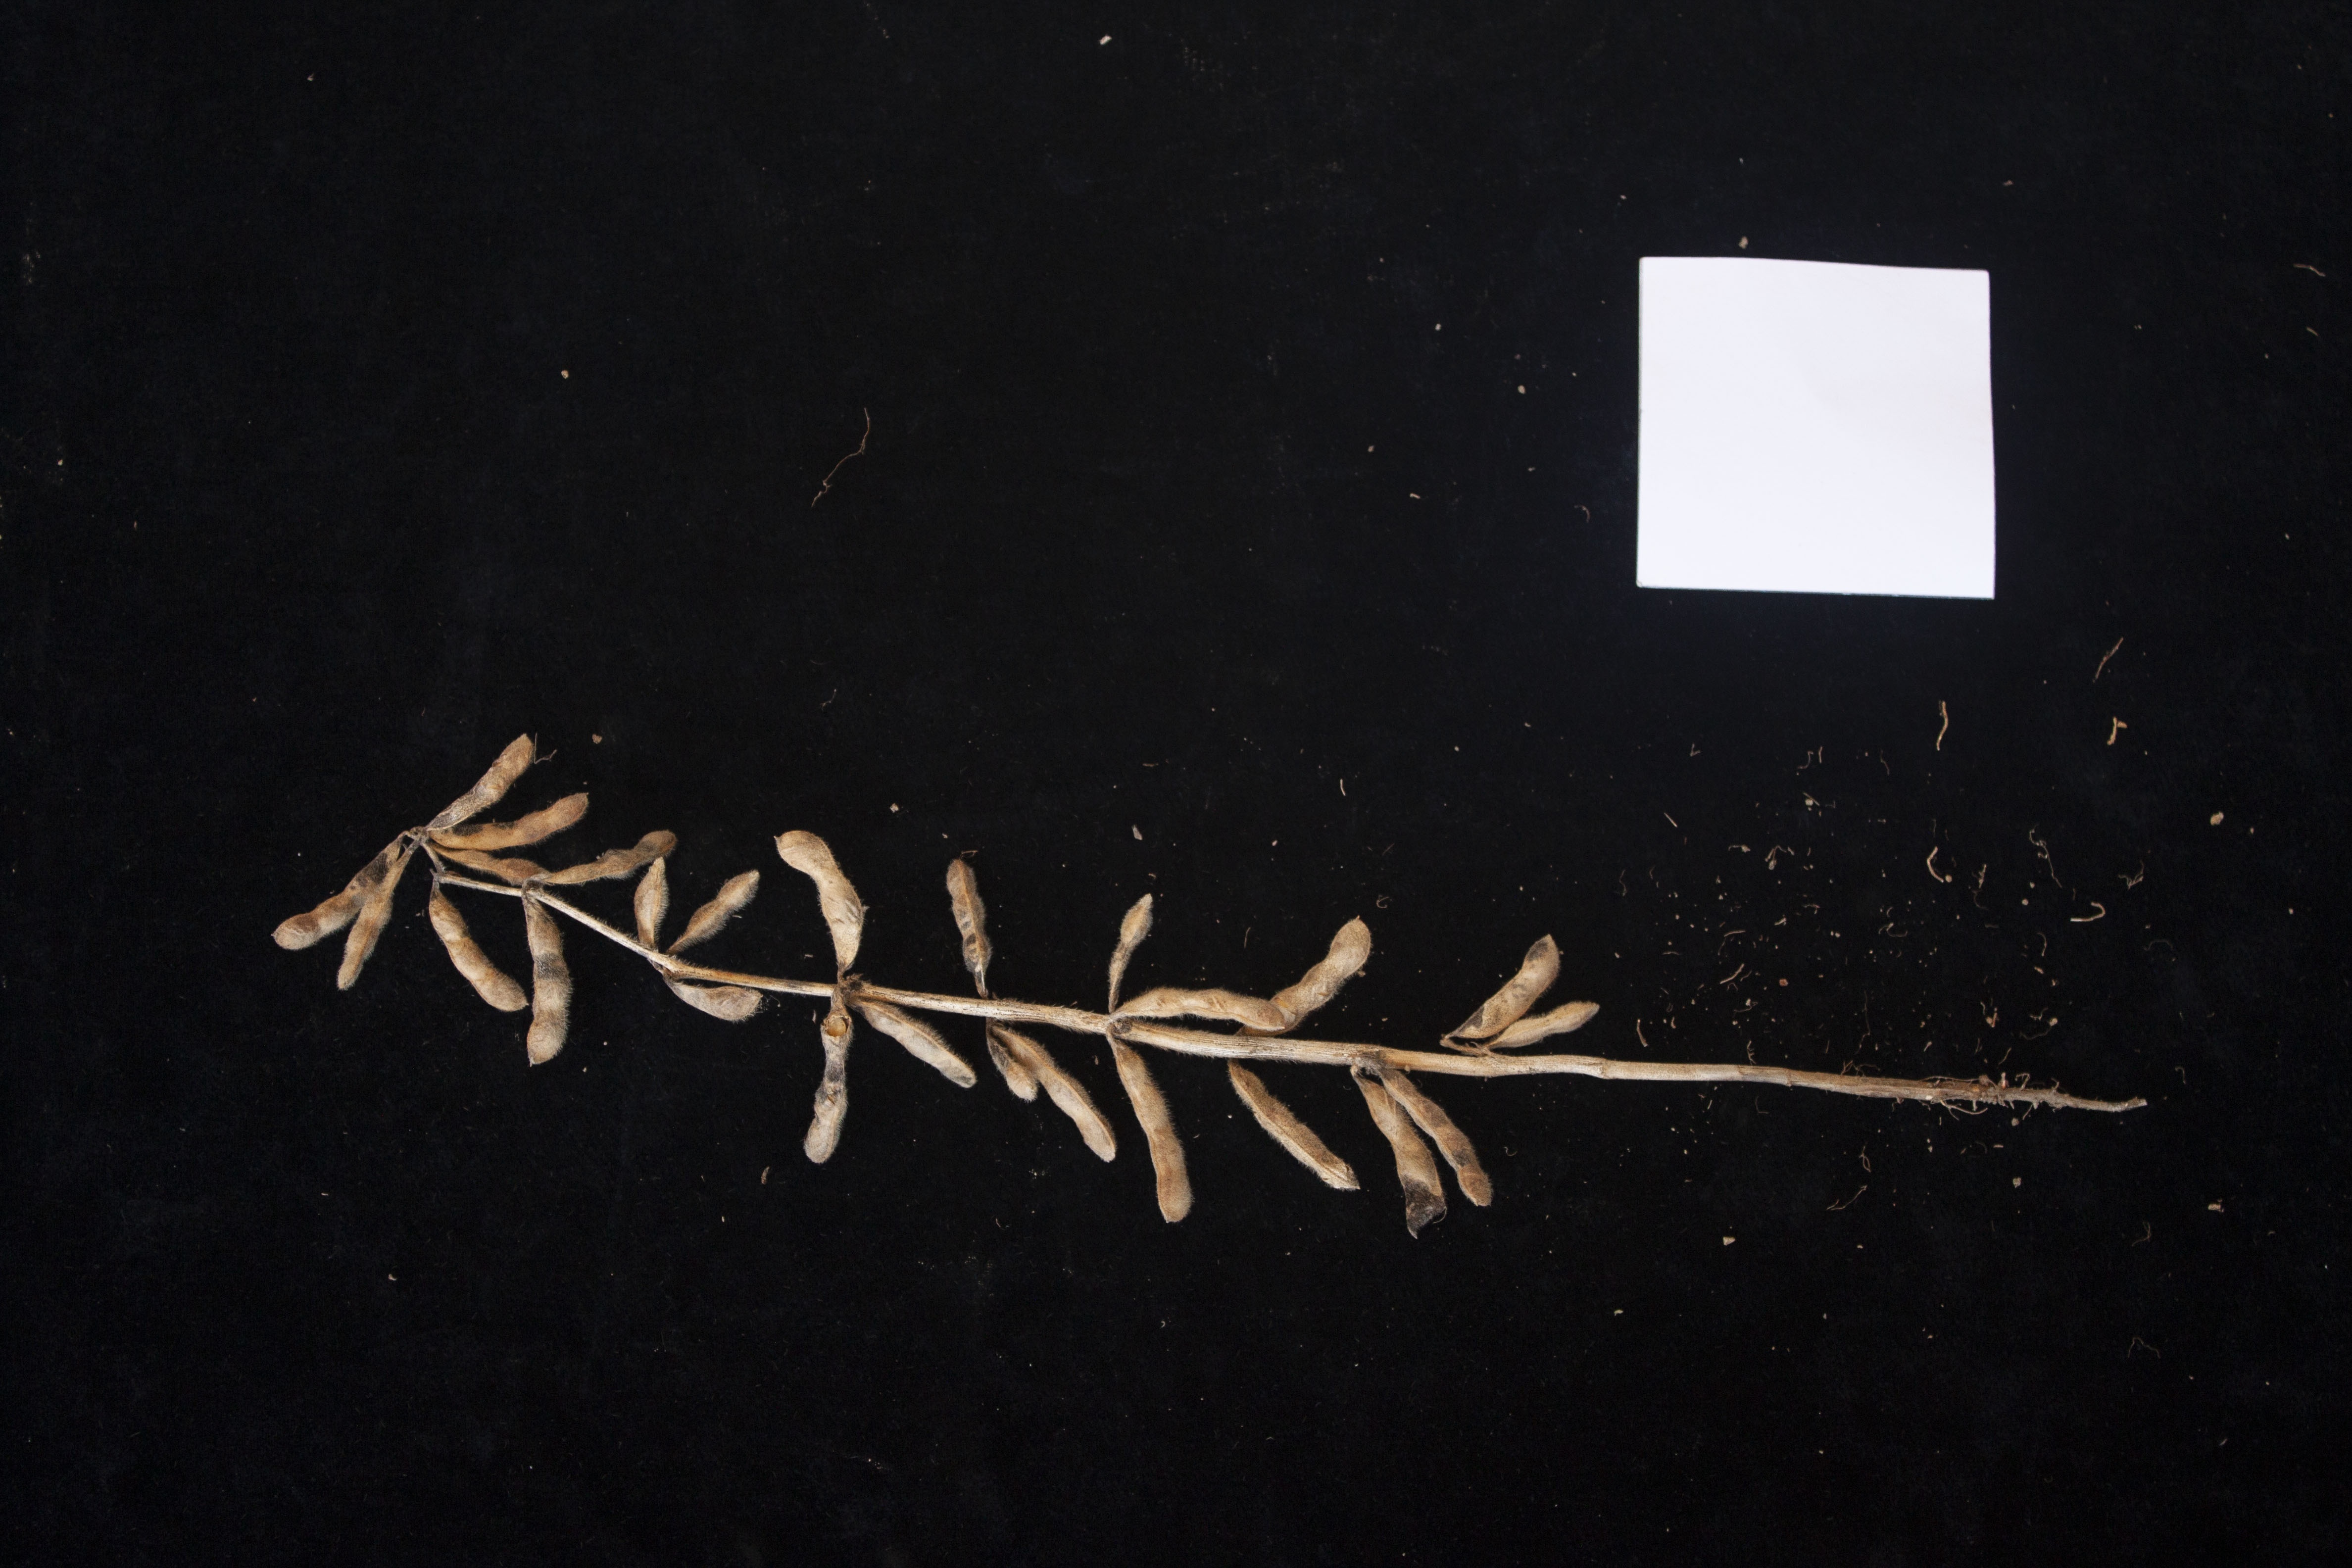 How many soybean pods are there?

26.